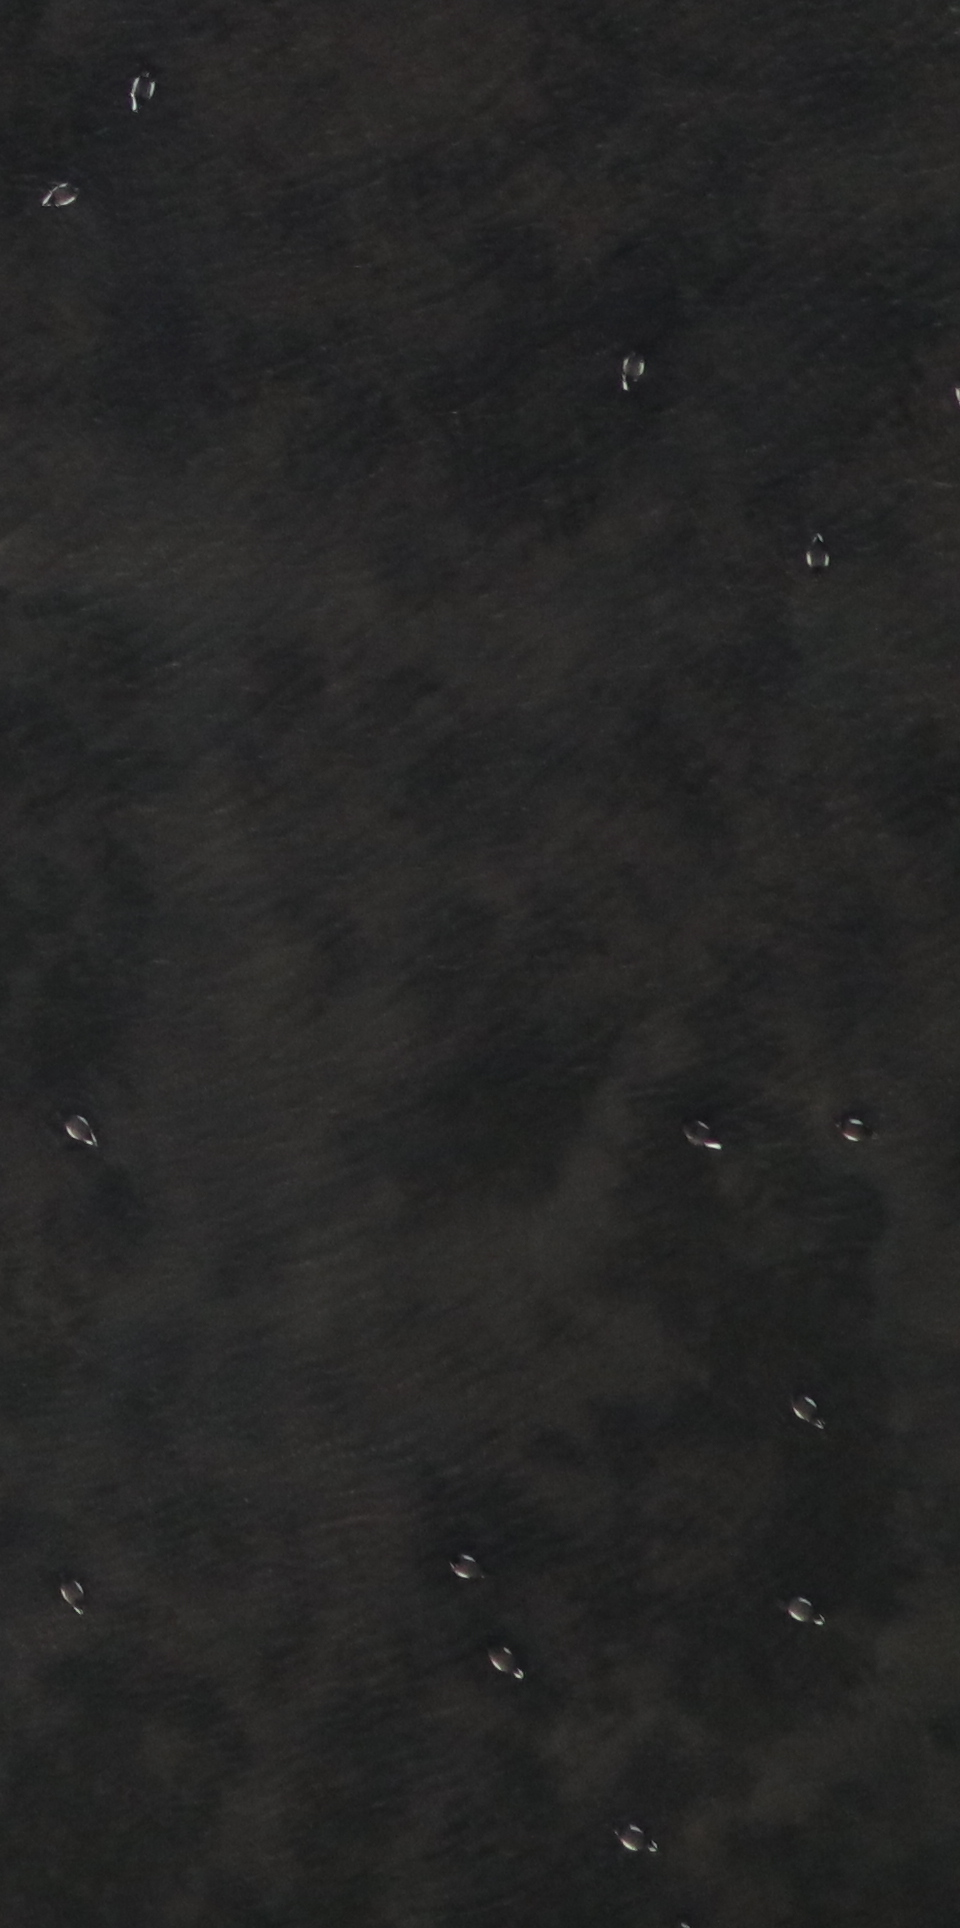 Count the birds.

13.